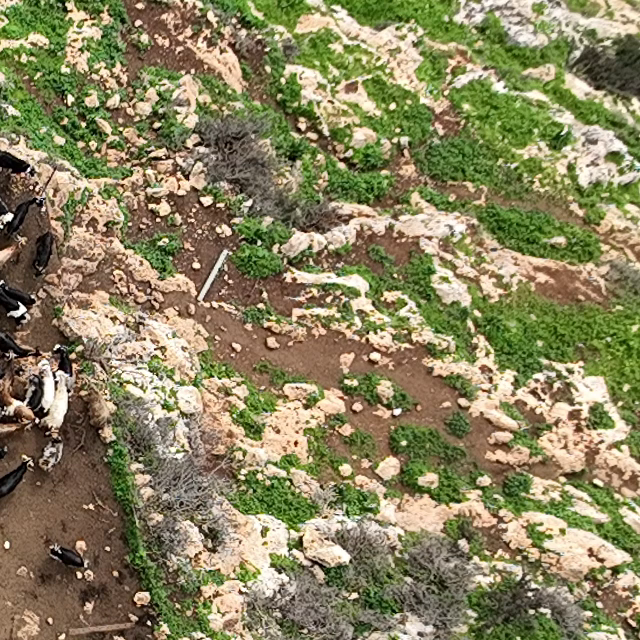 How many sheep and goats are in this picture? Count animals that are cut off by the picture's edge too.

21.